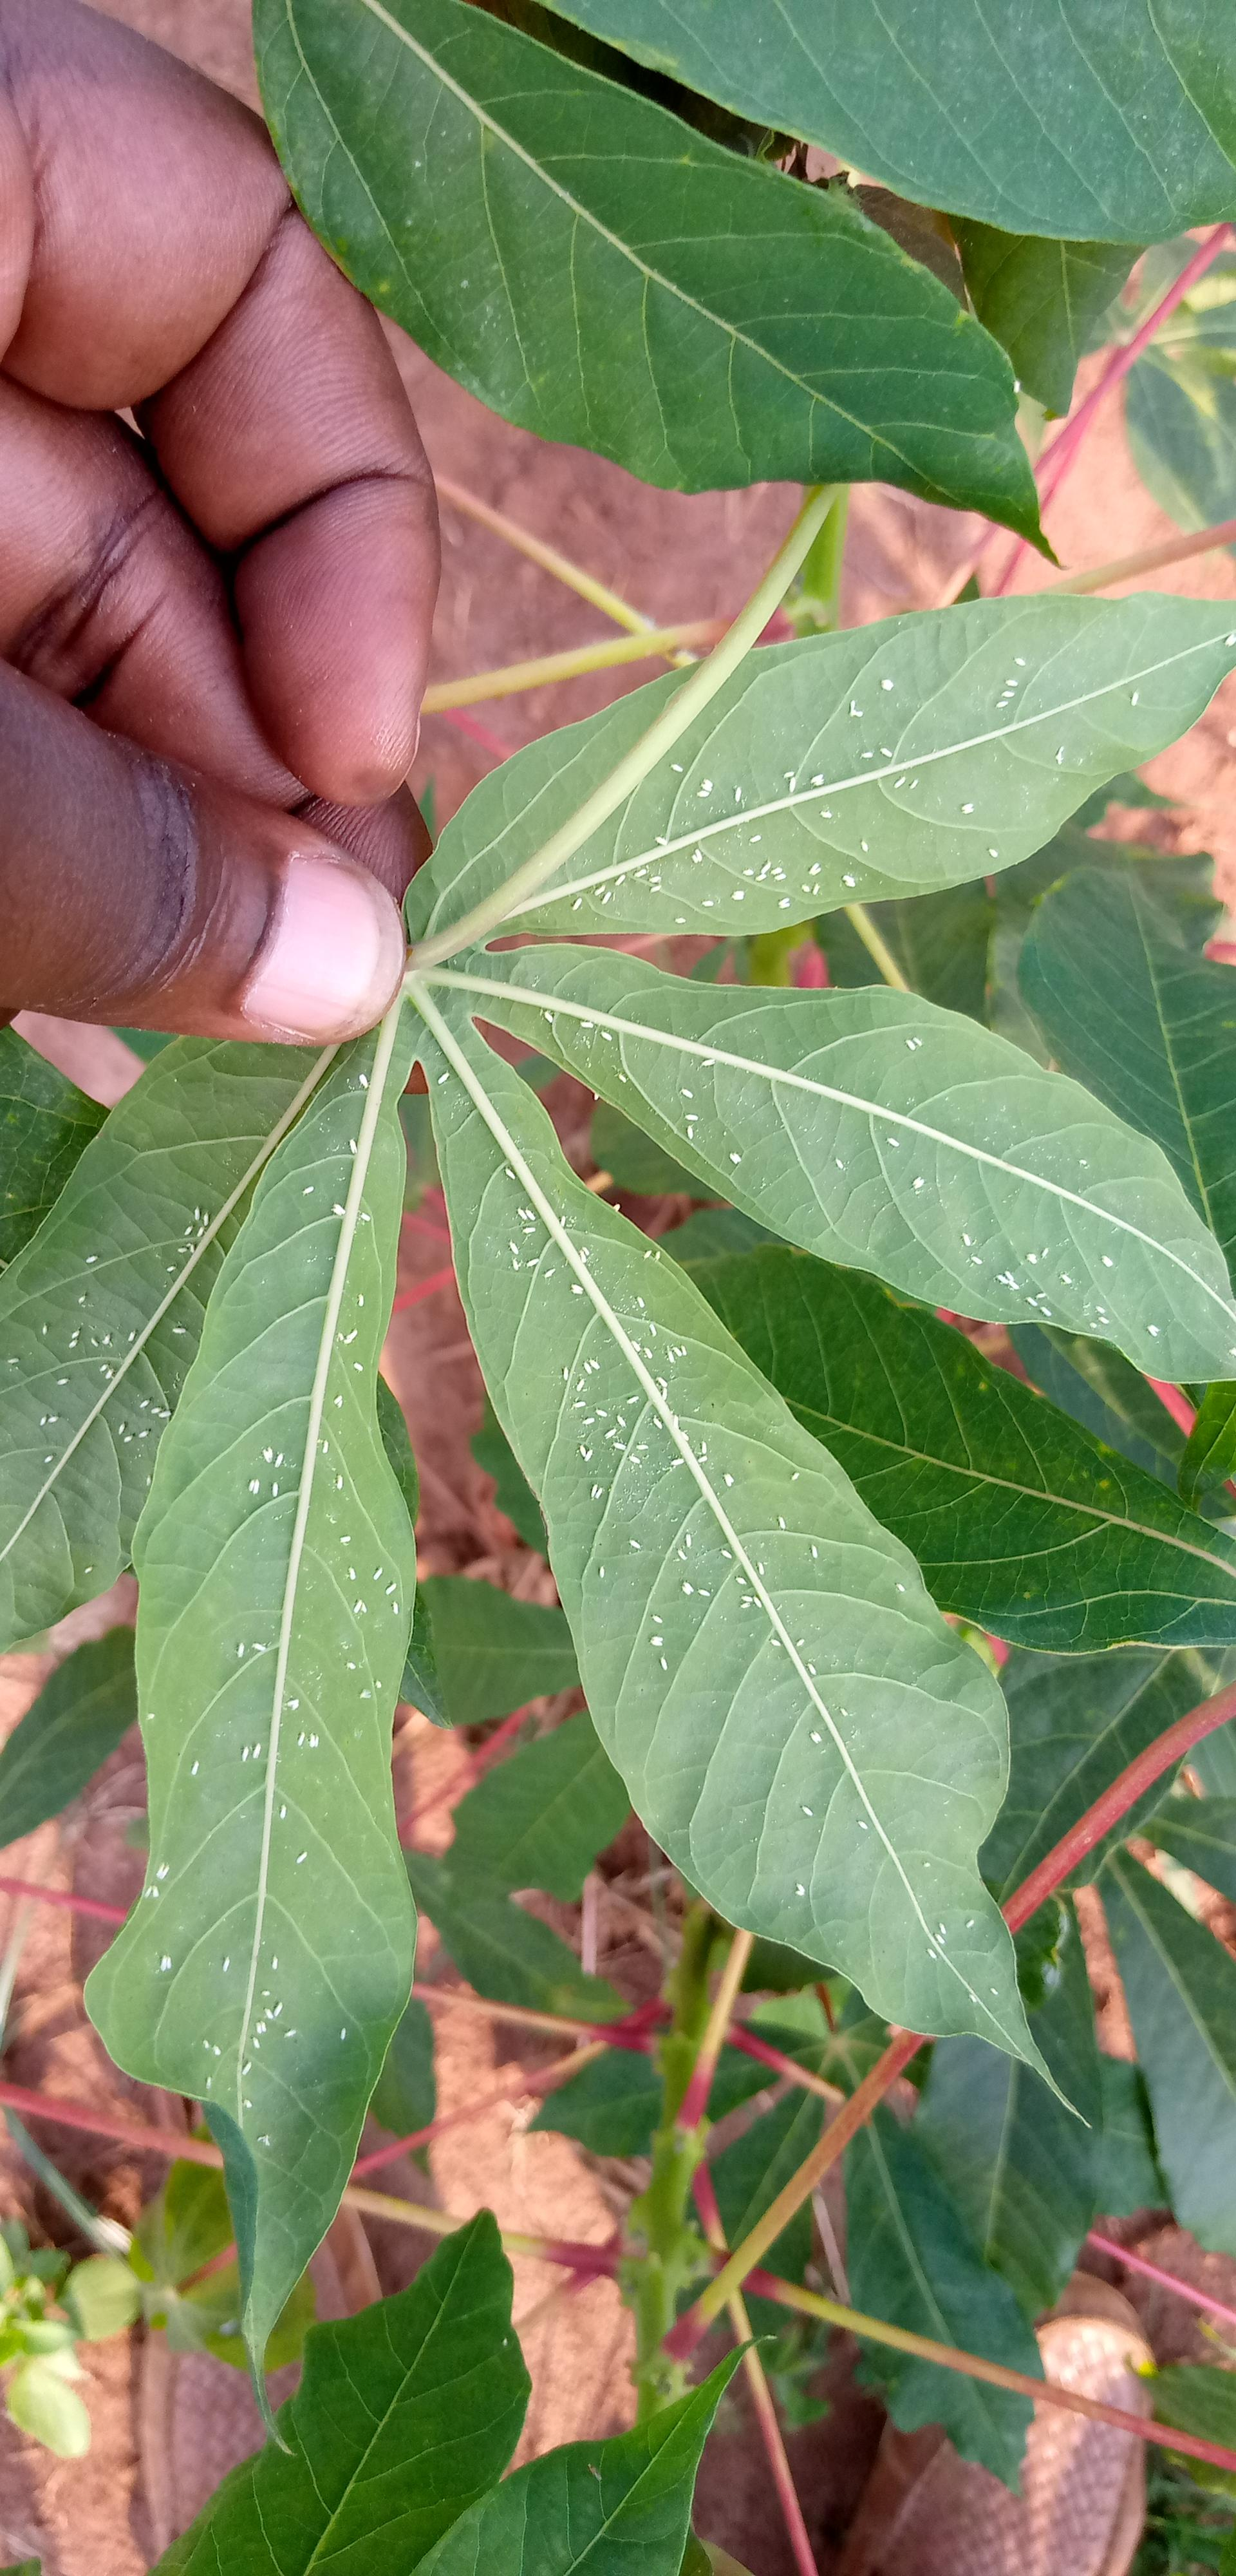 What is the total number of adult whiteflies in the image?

276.